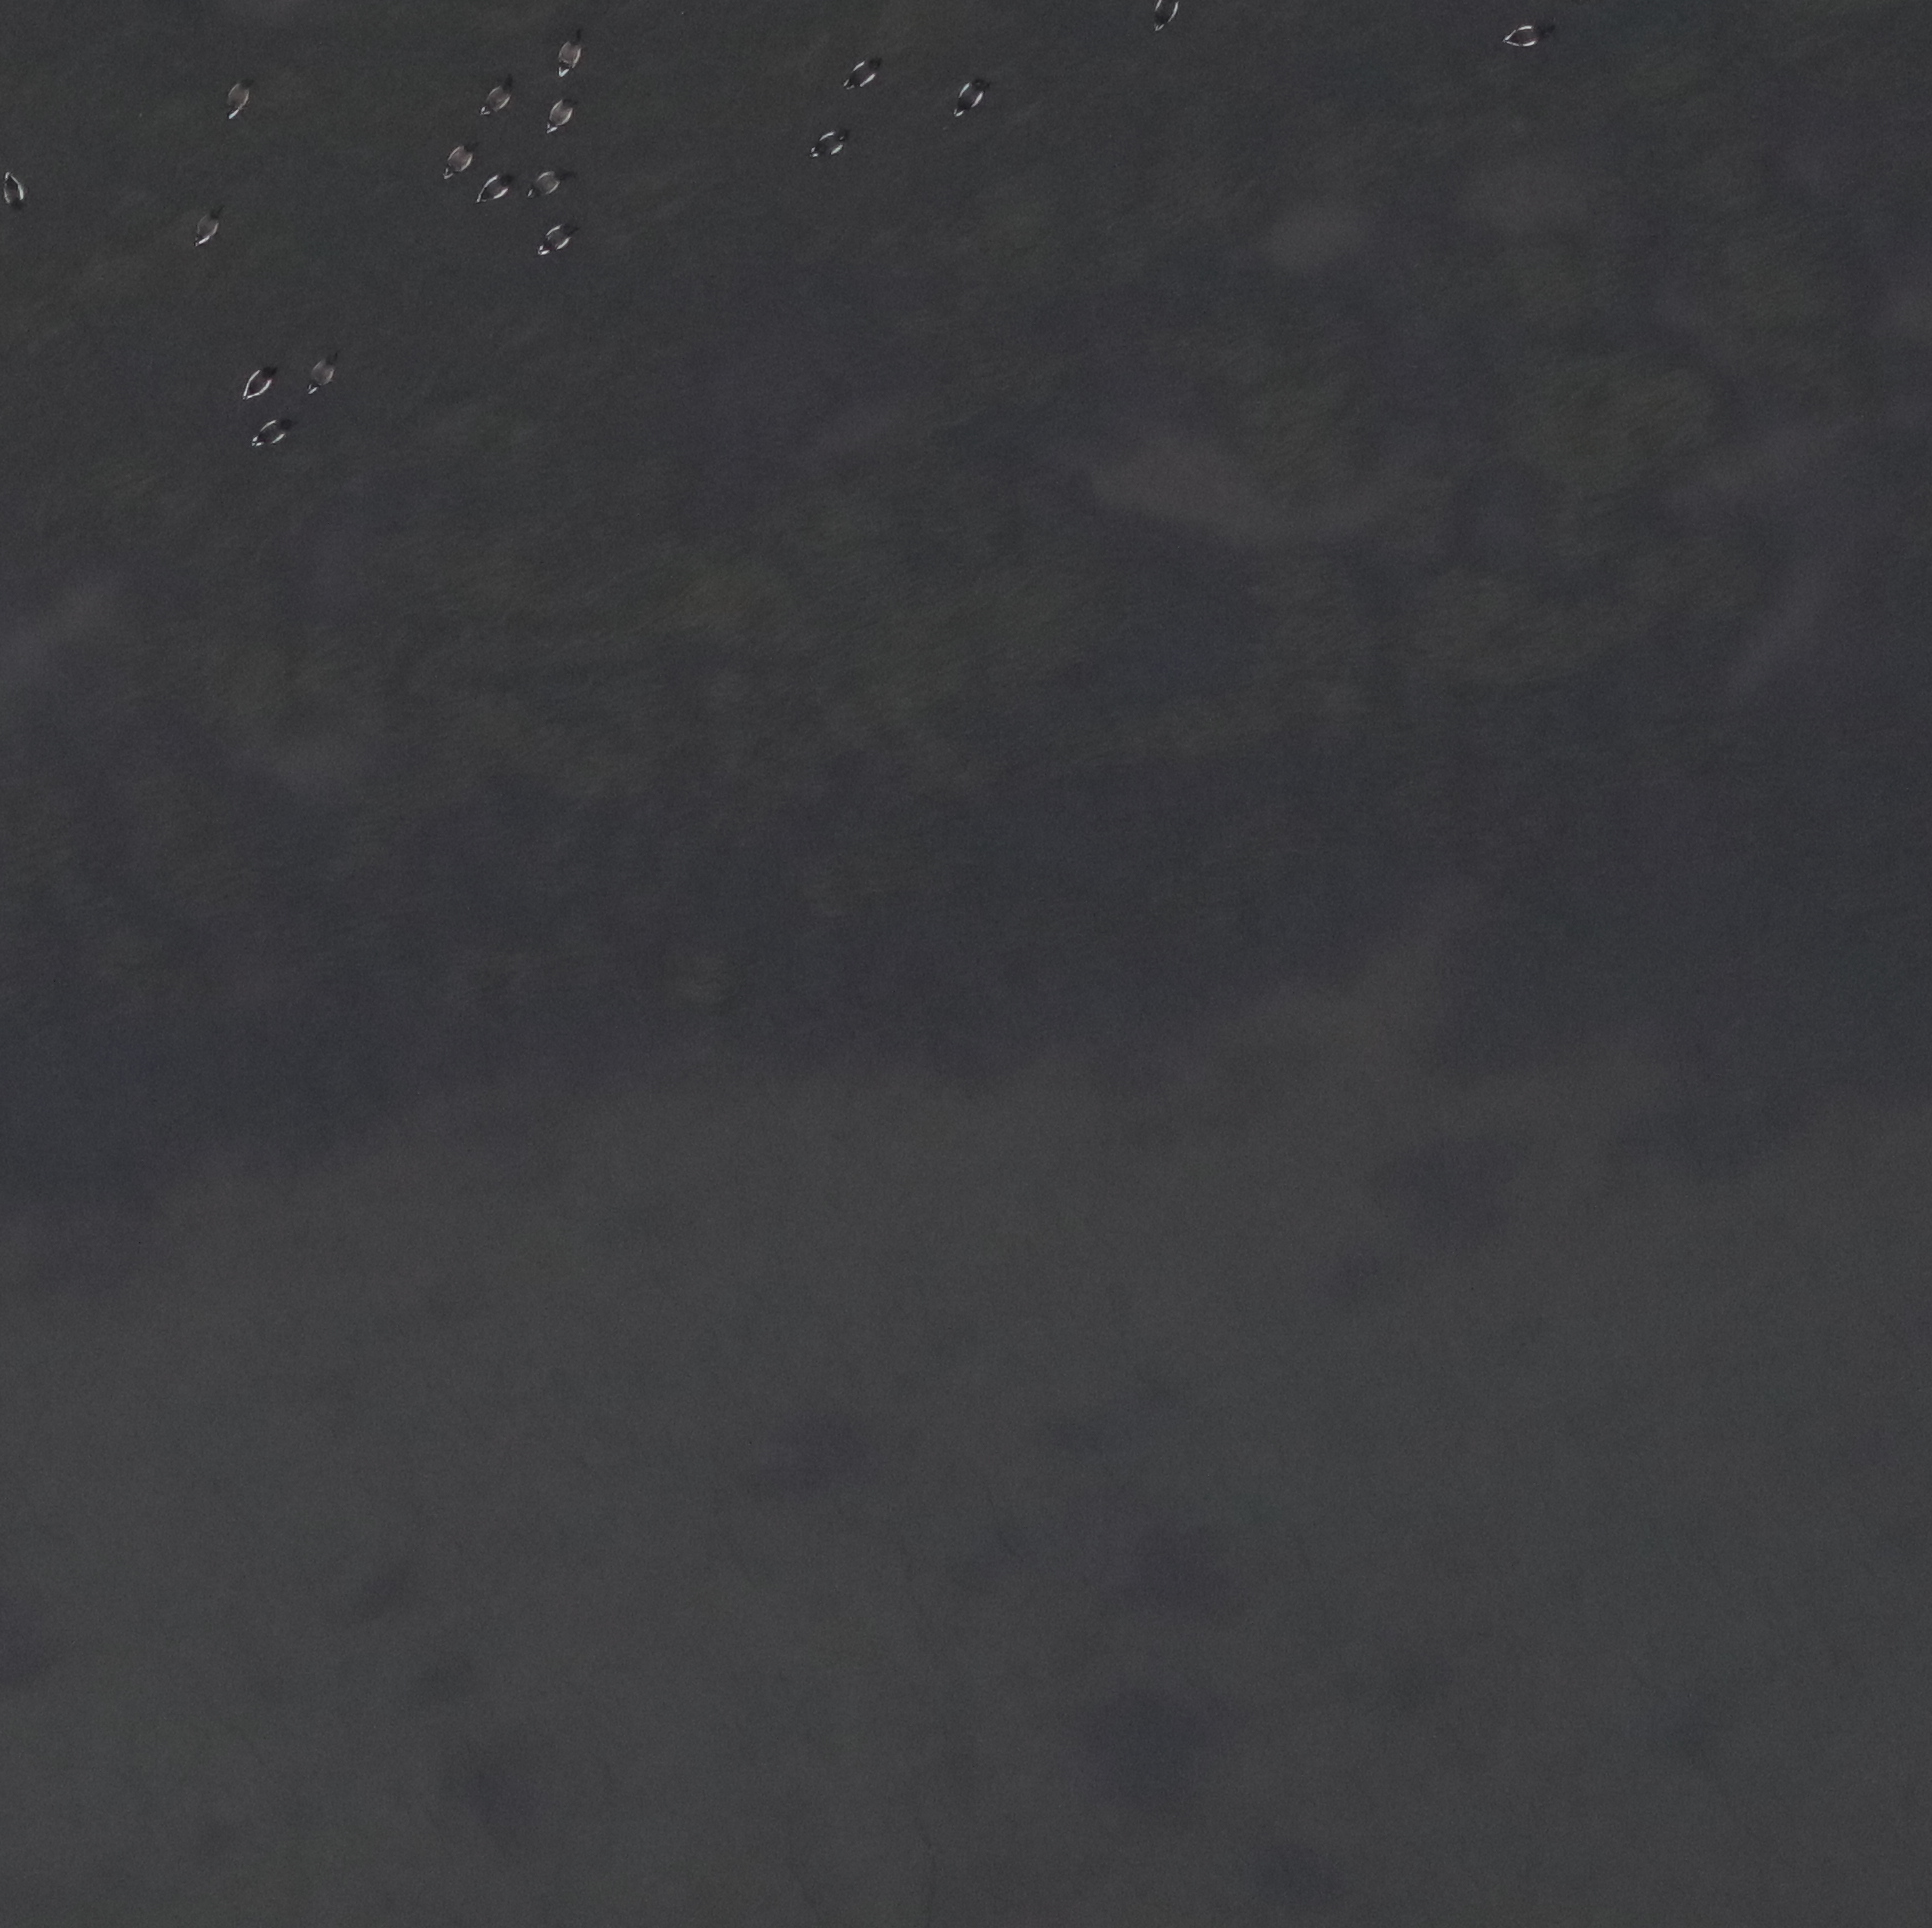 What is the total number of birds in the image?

18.